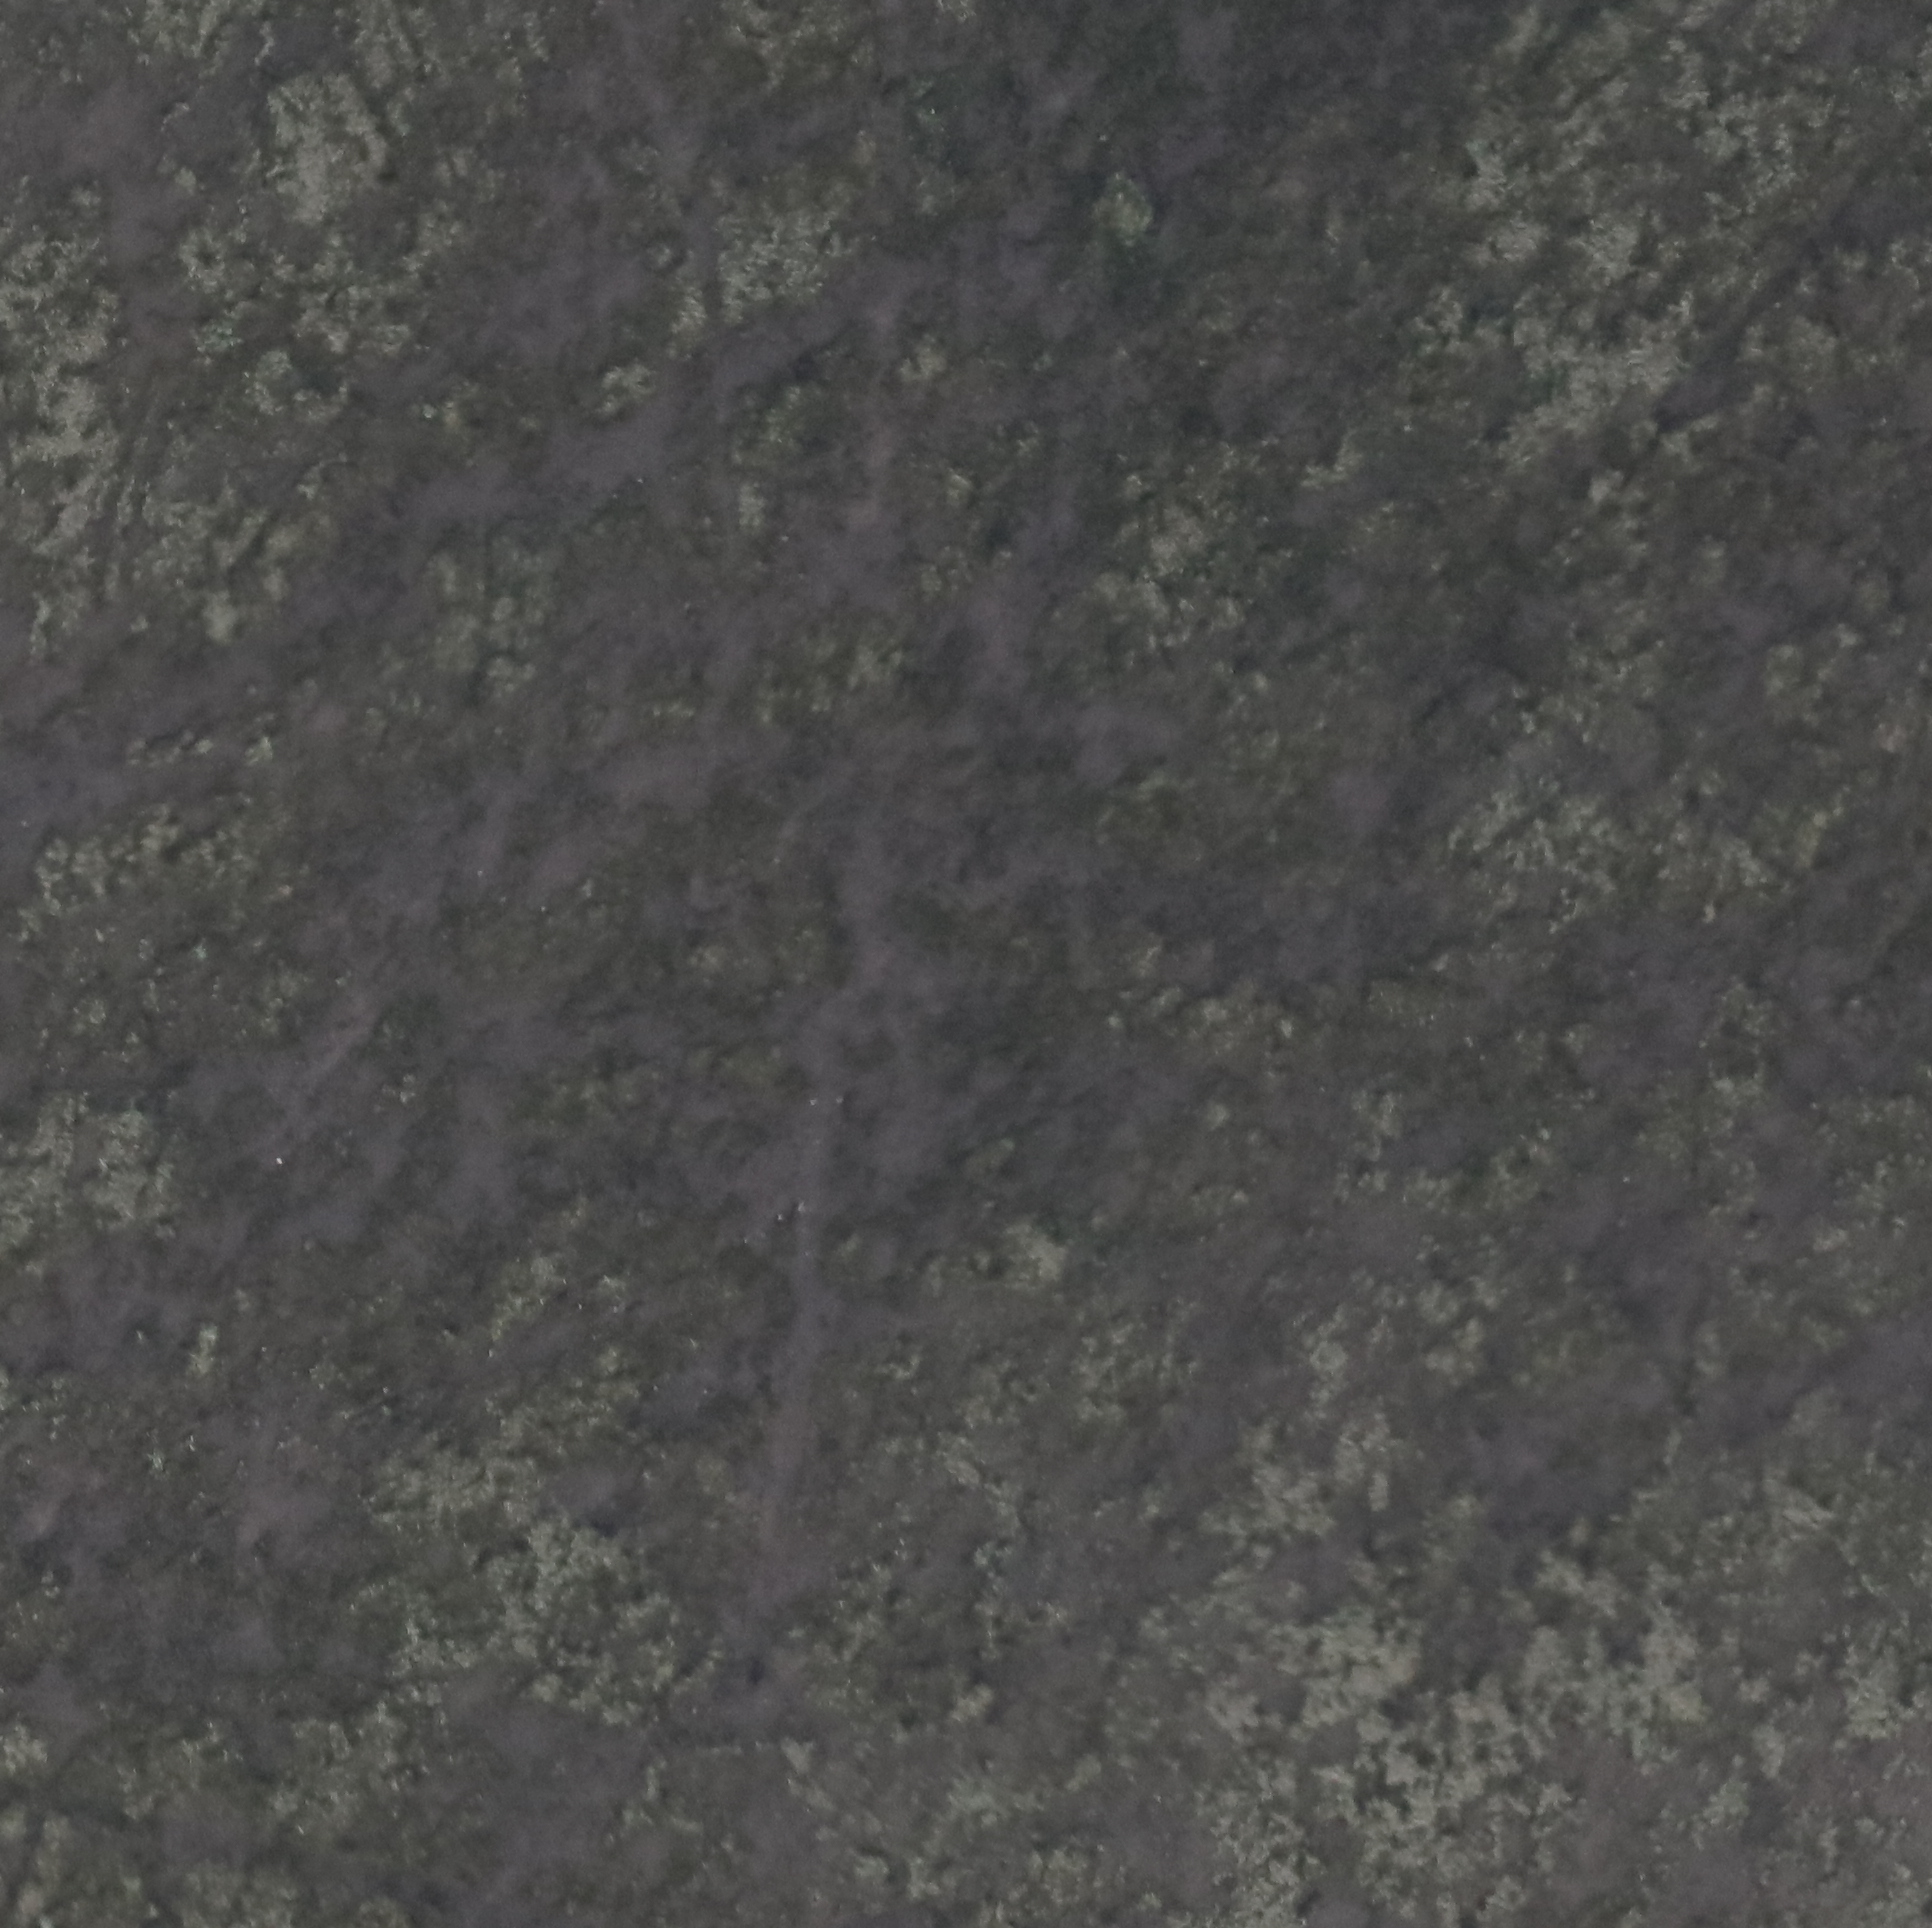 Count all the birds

0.